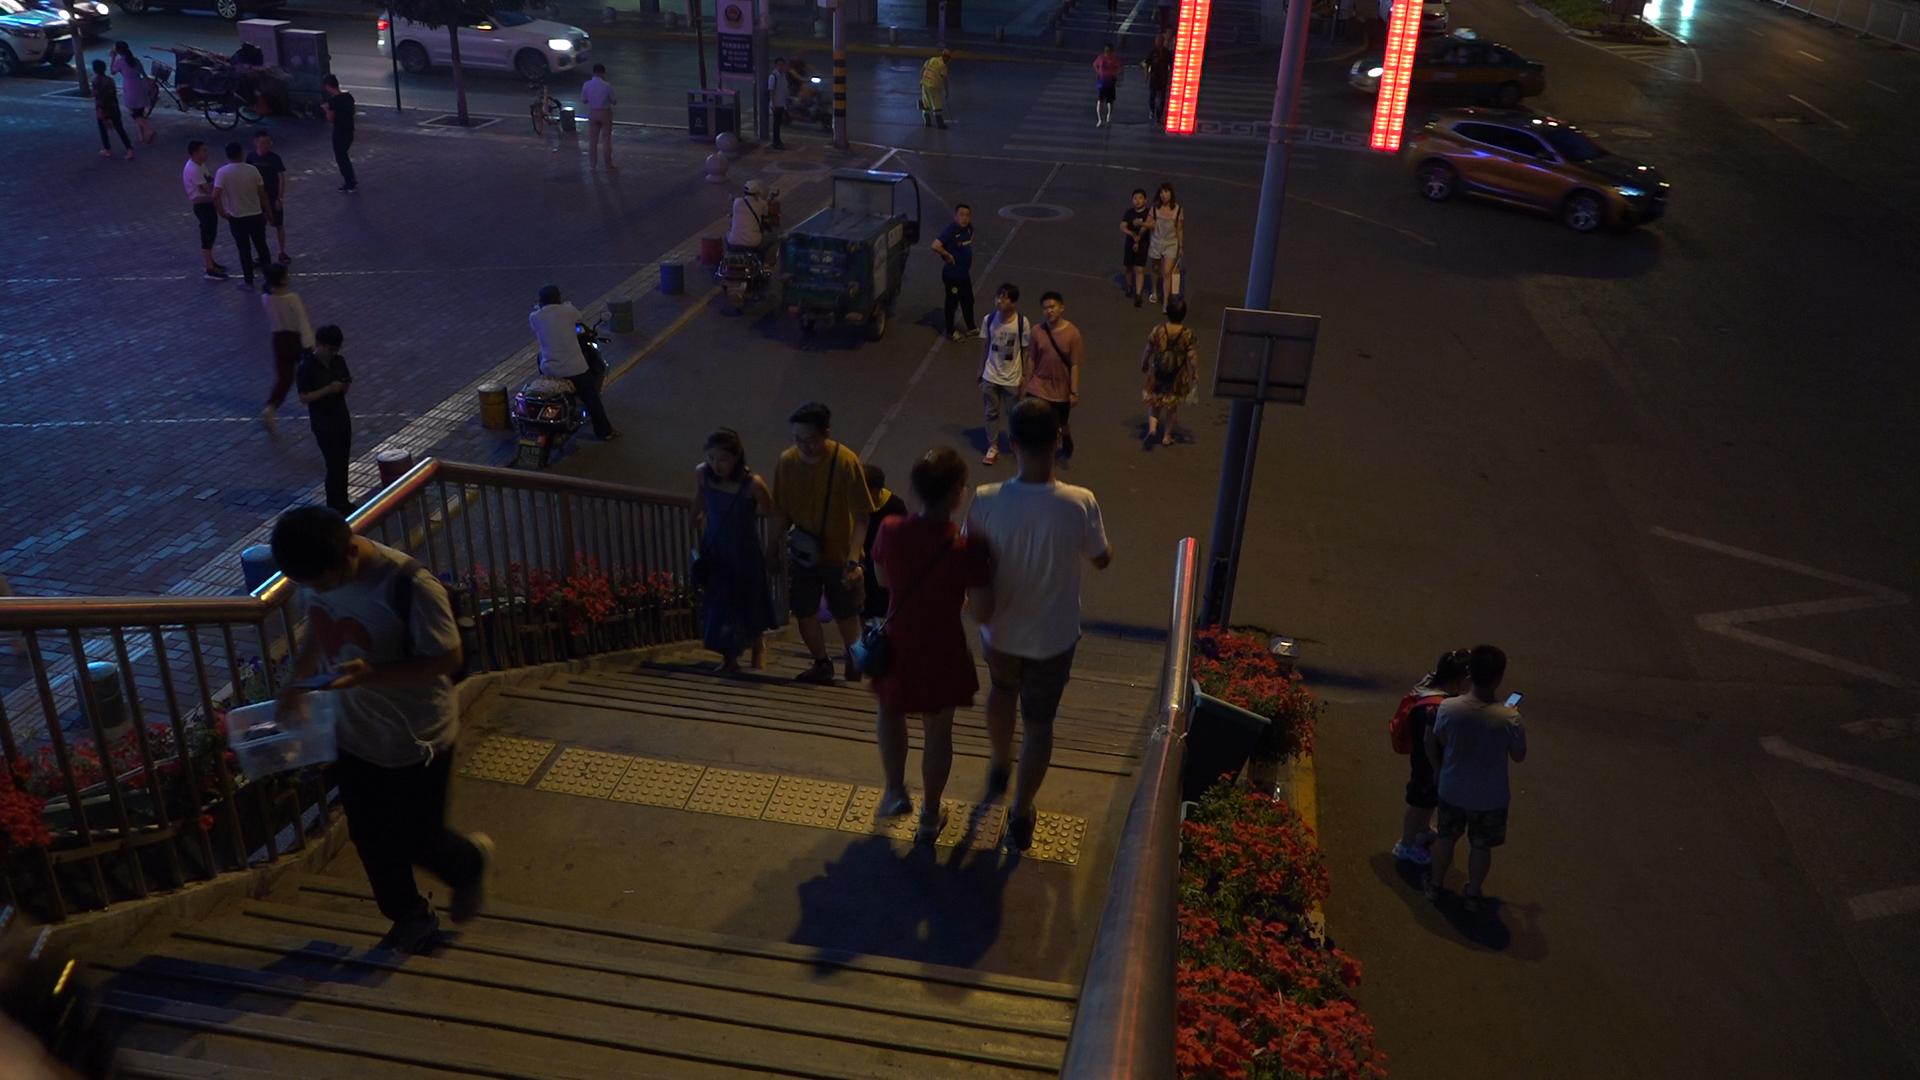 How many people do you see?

29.